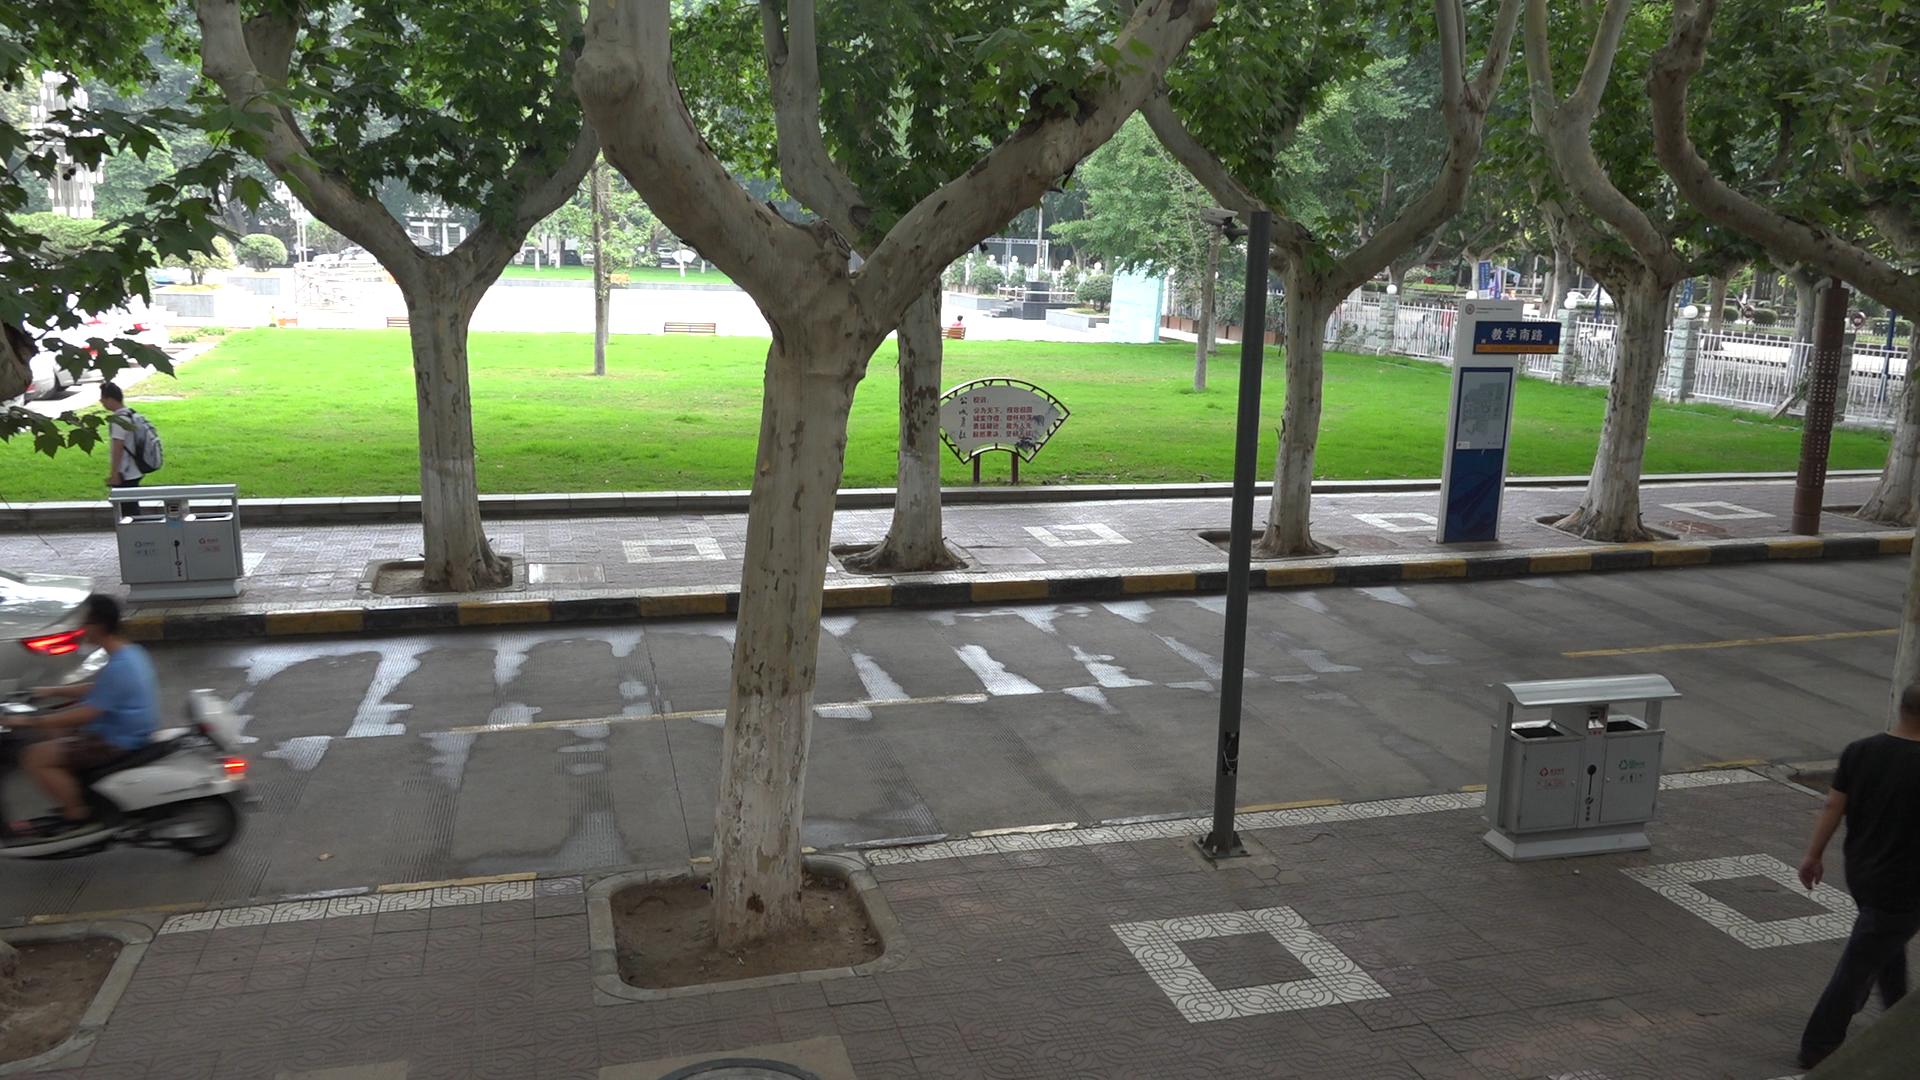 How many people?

9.